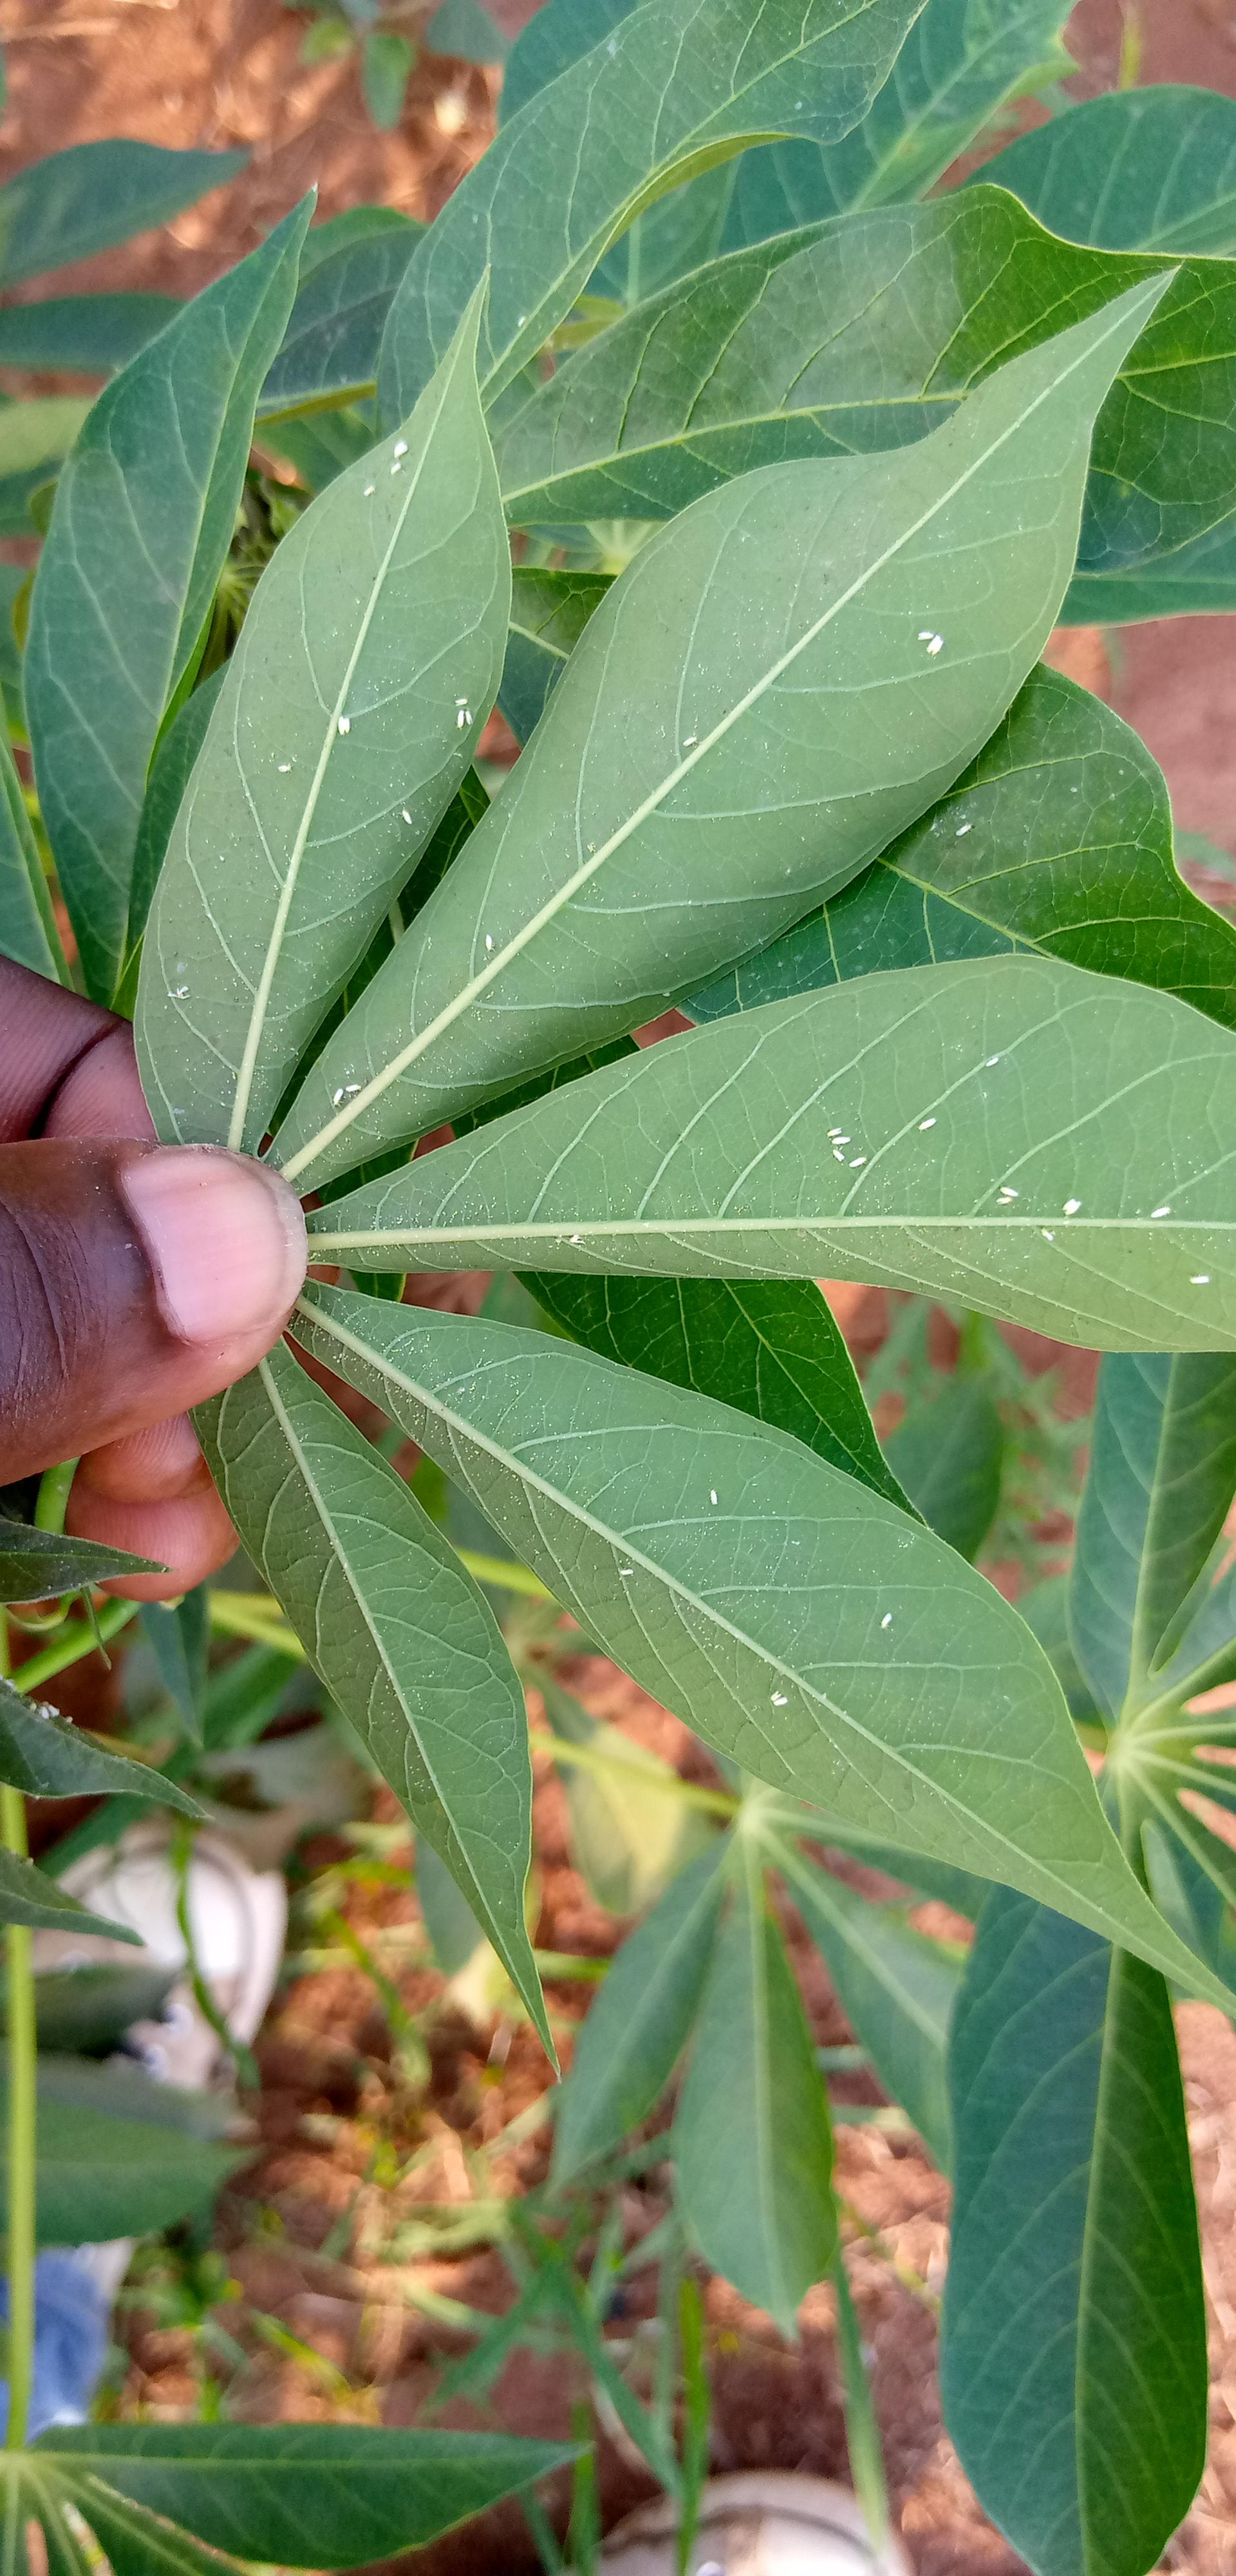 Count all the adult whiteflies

36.